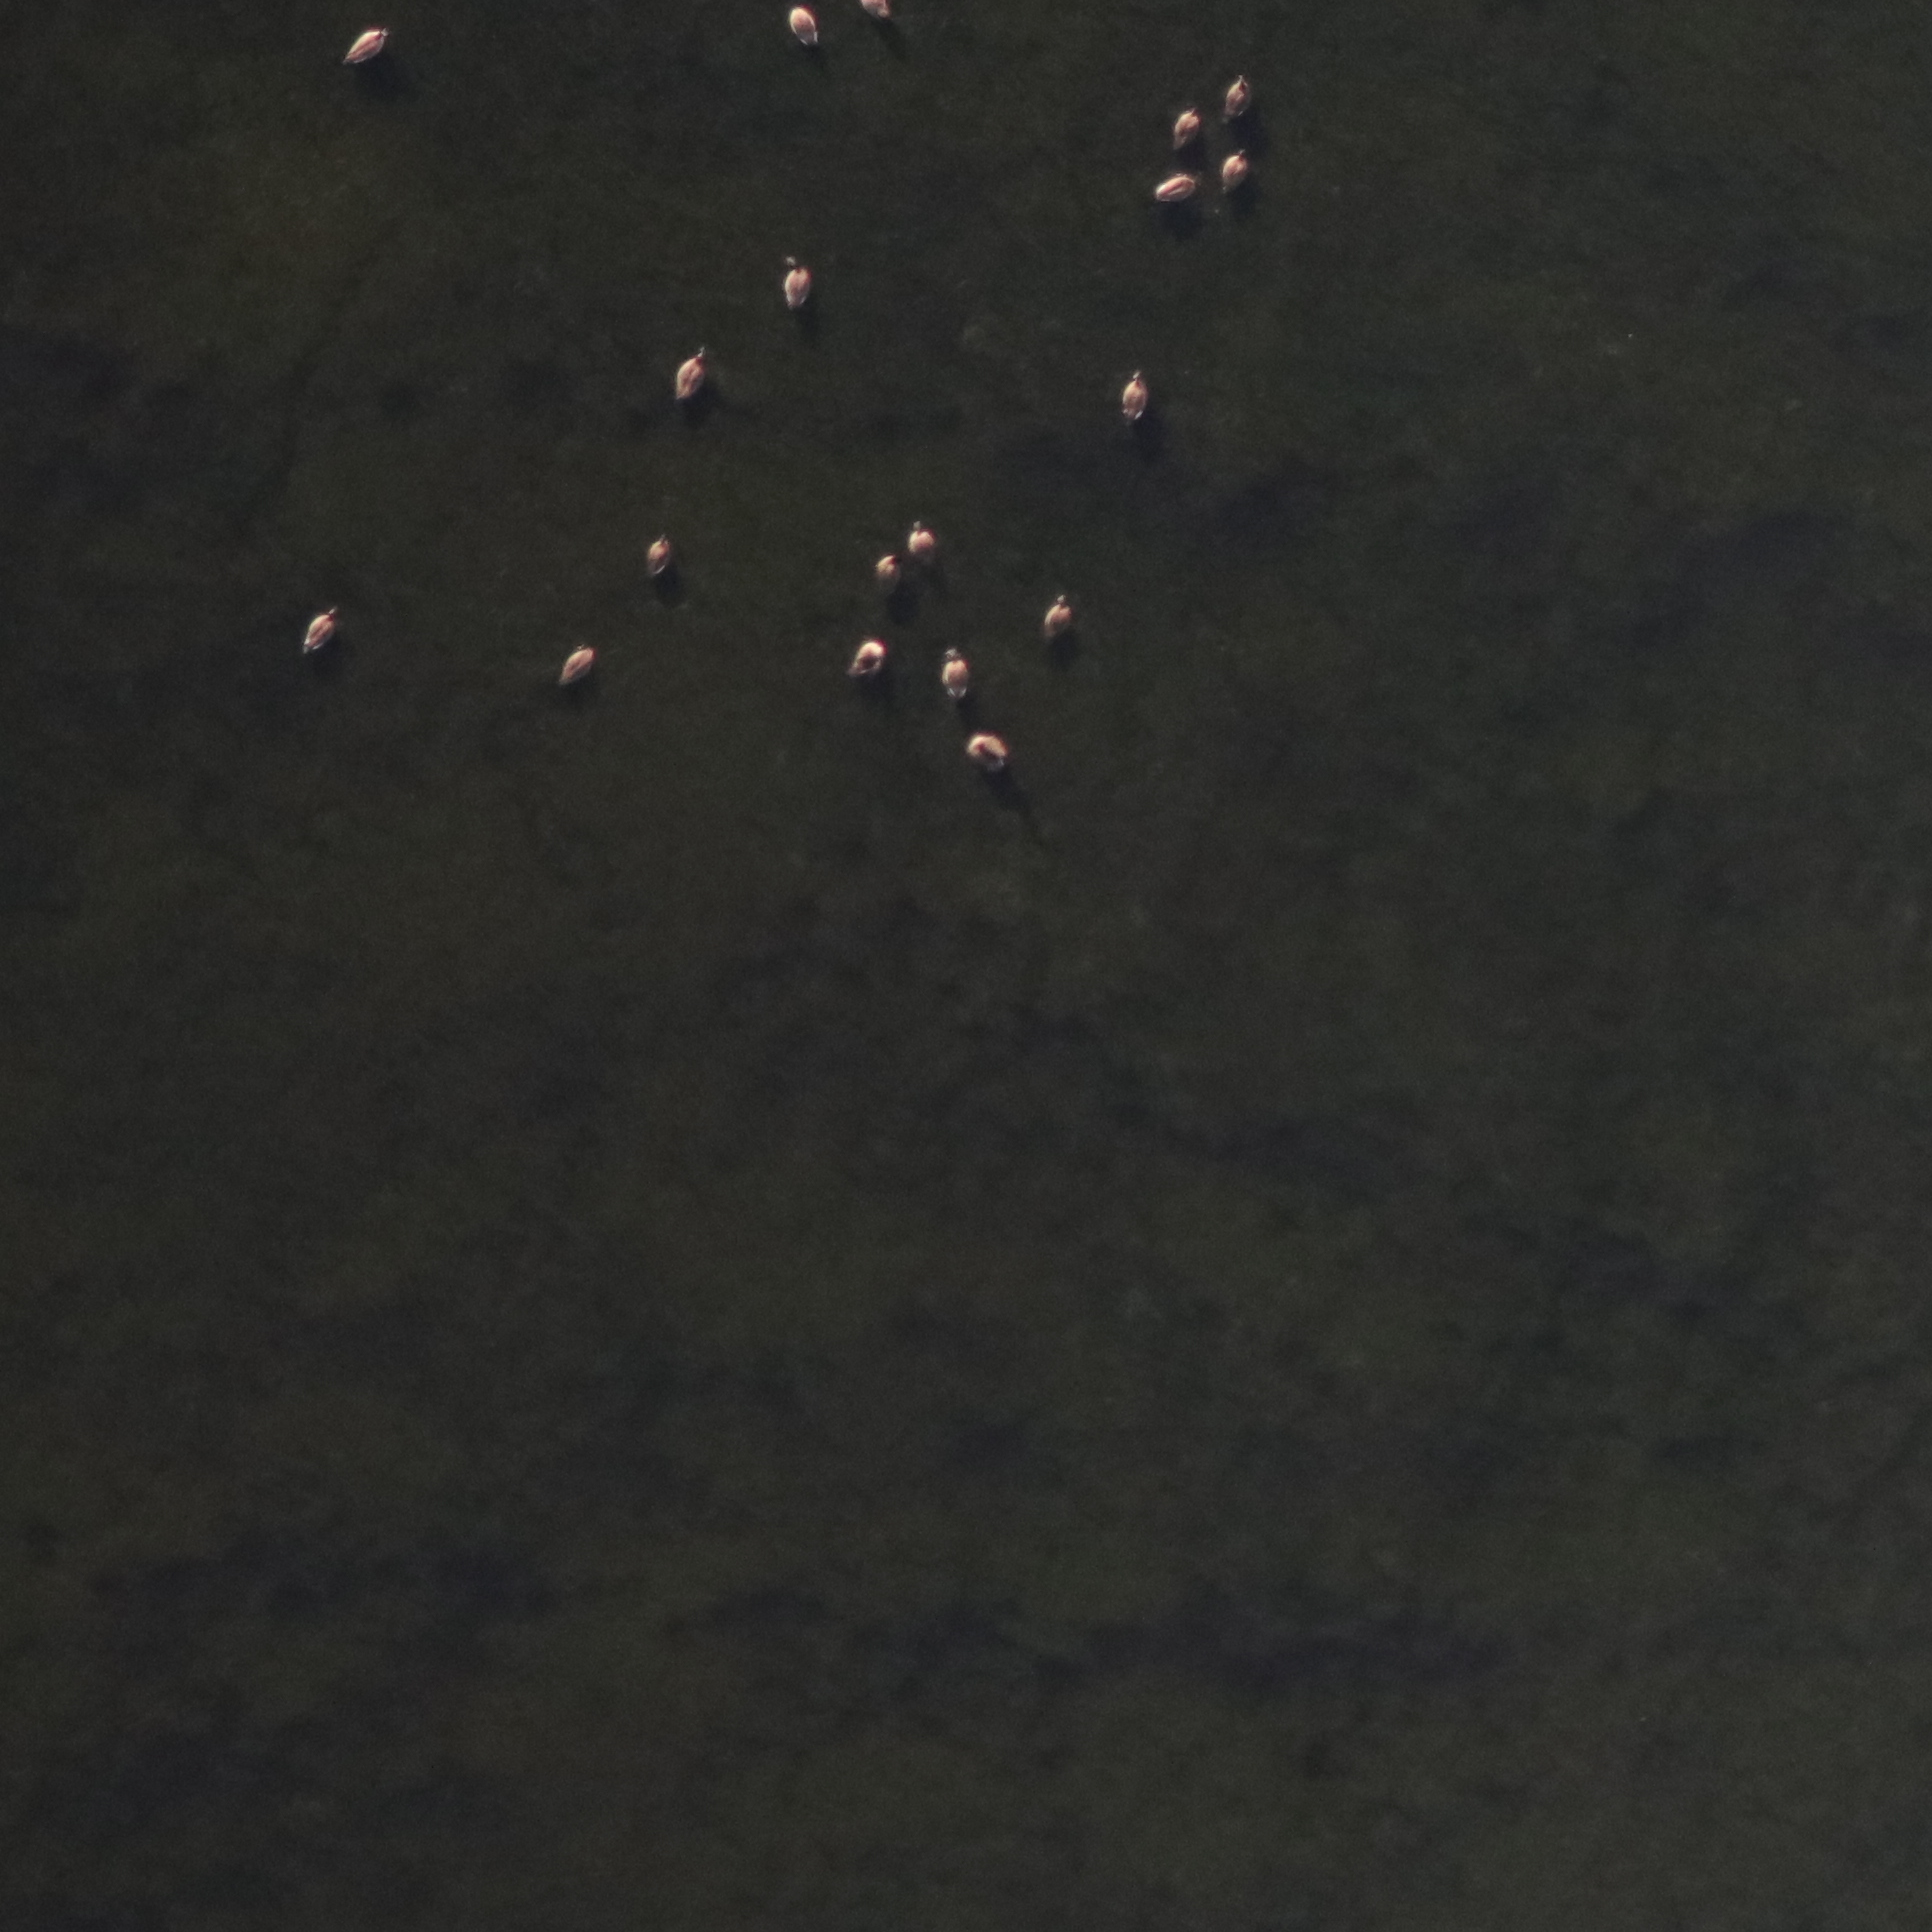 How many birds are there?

19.